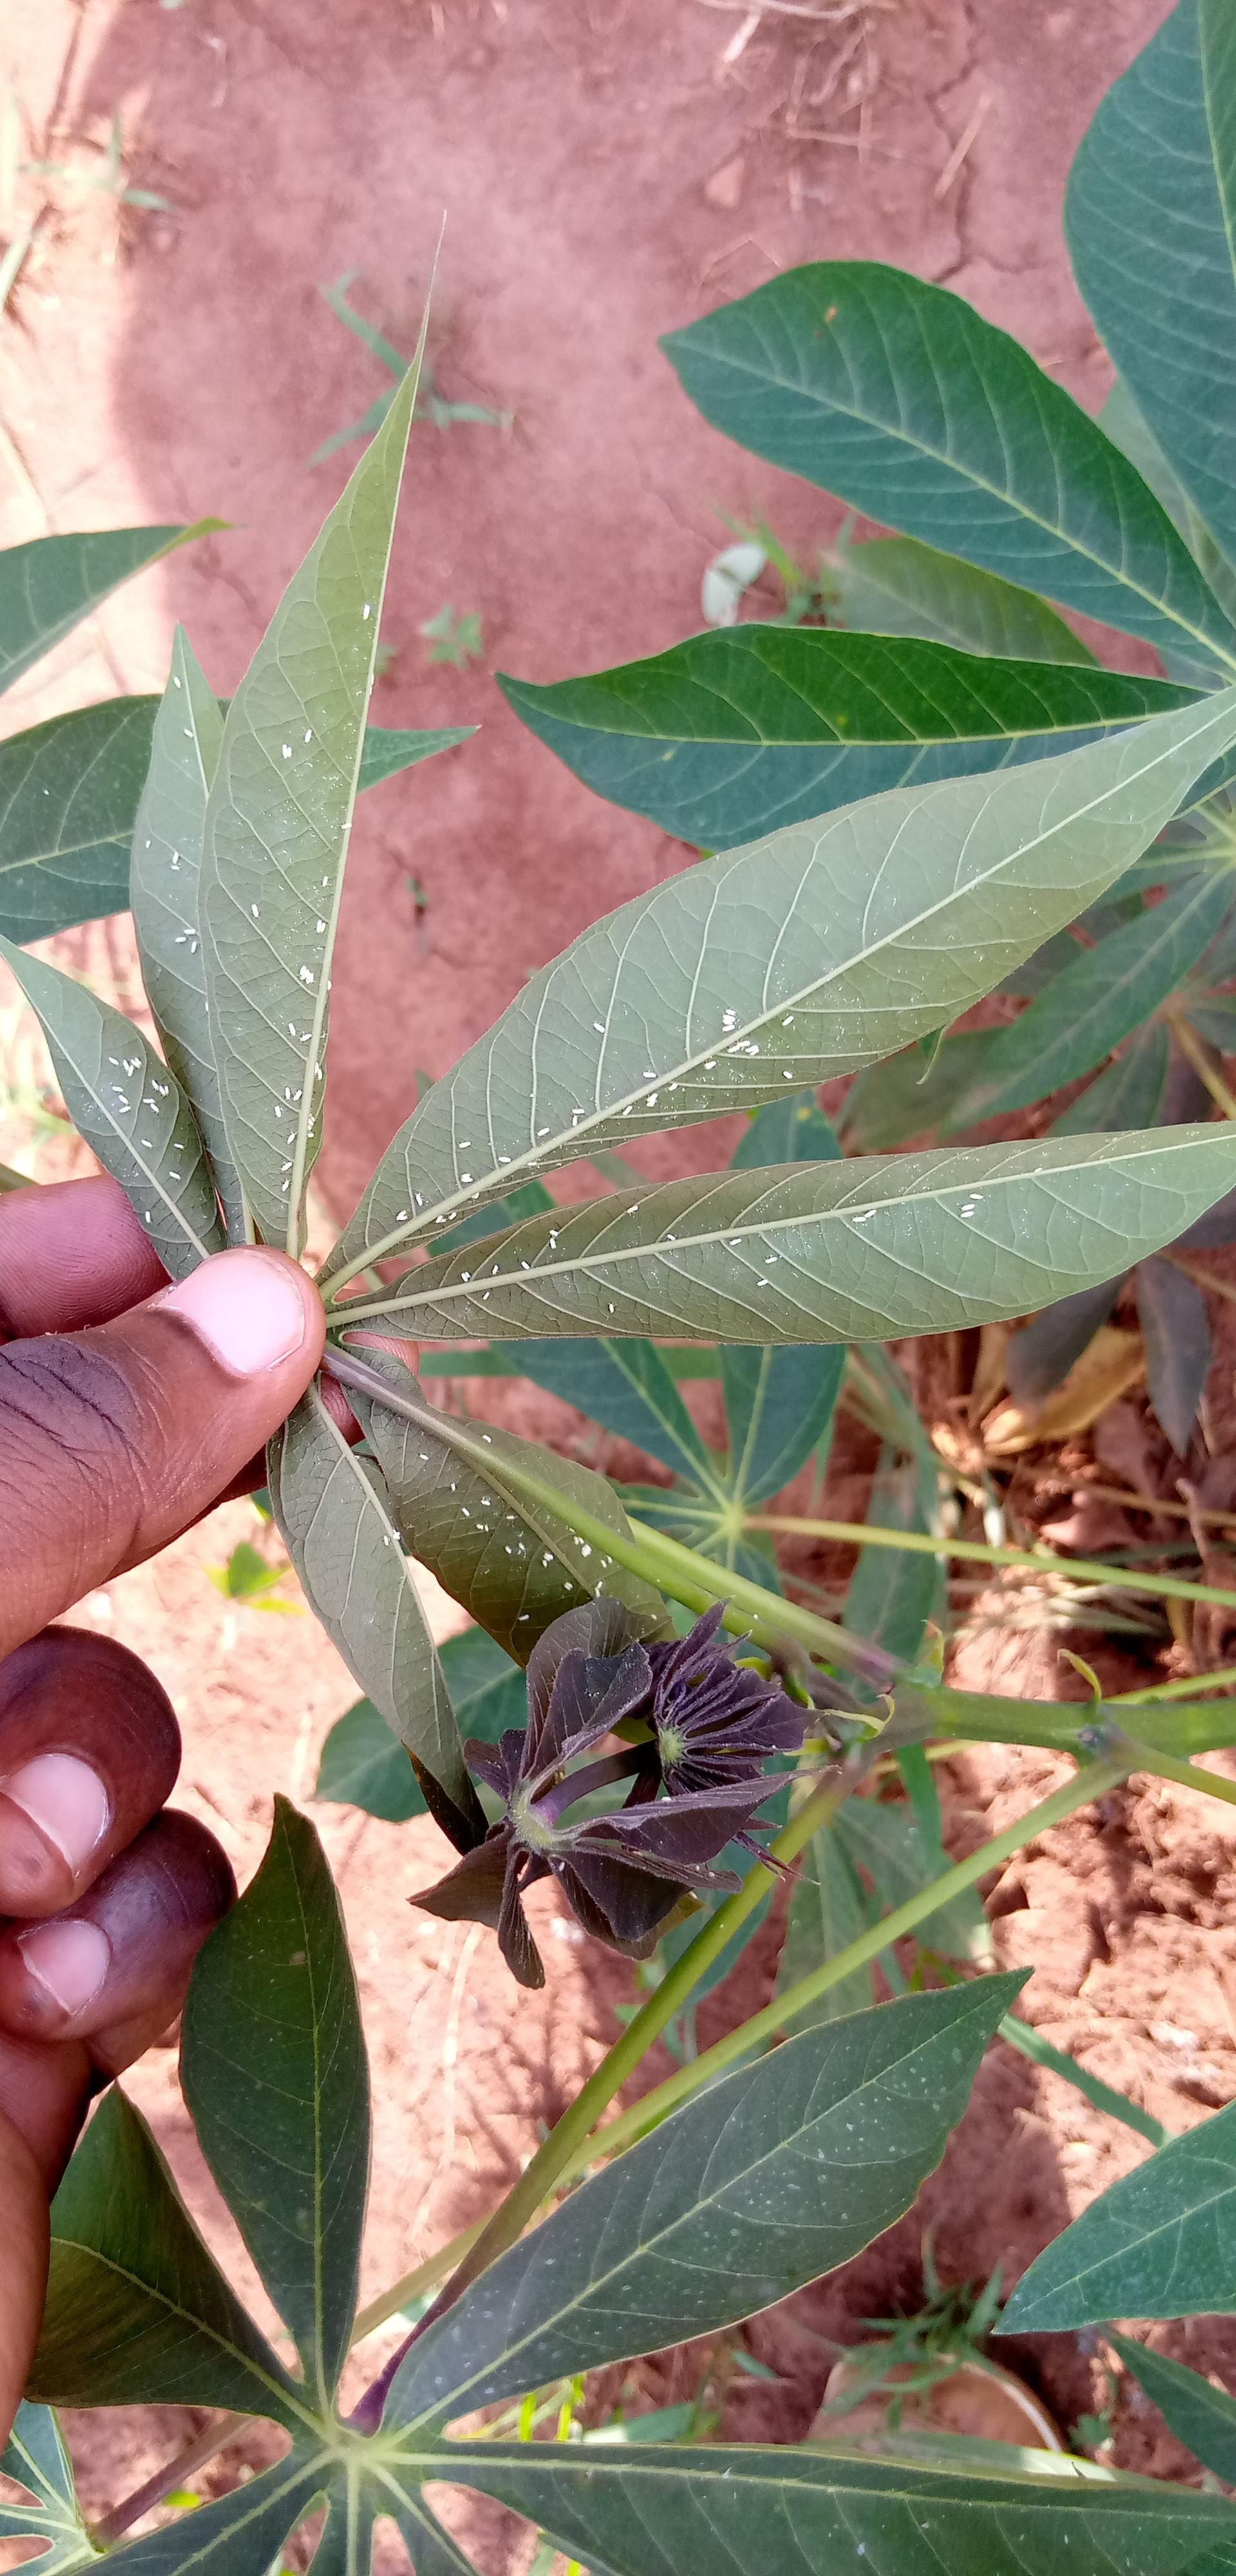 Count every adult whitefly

130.